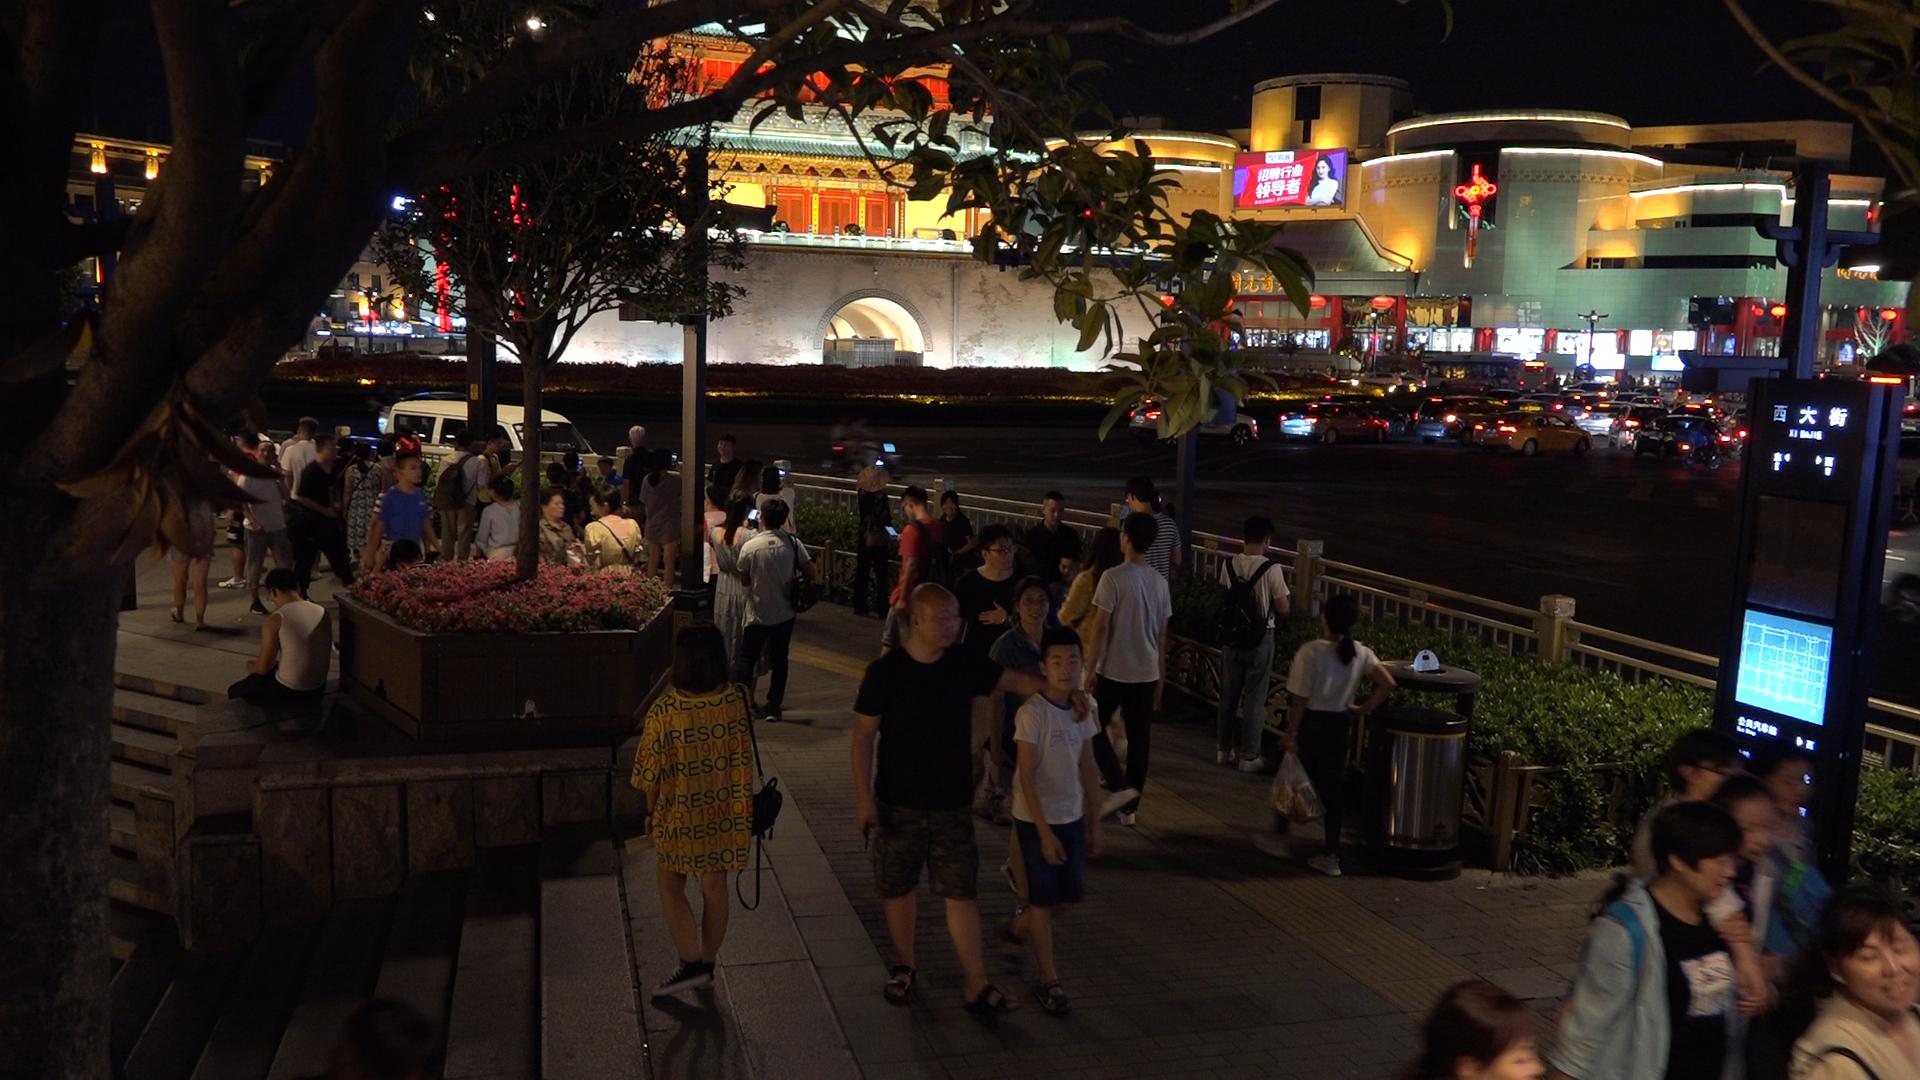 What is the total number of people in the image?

50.